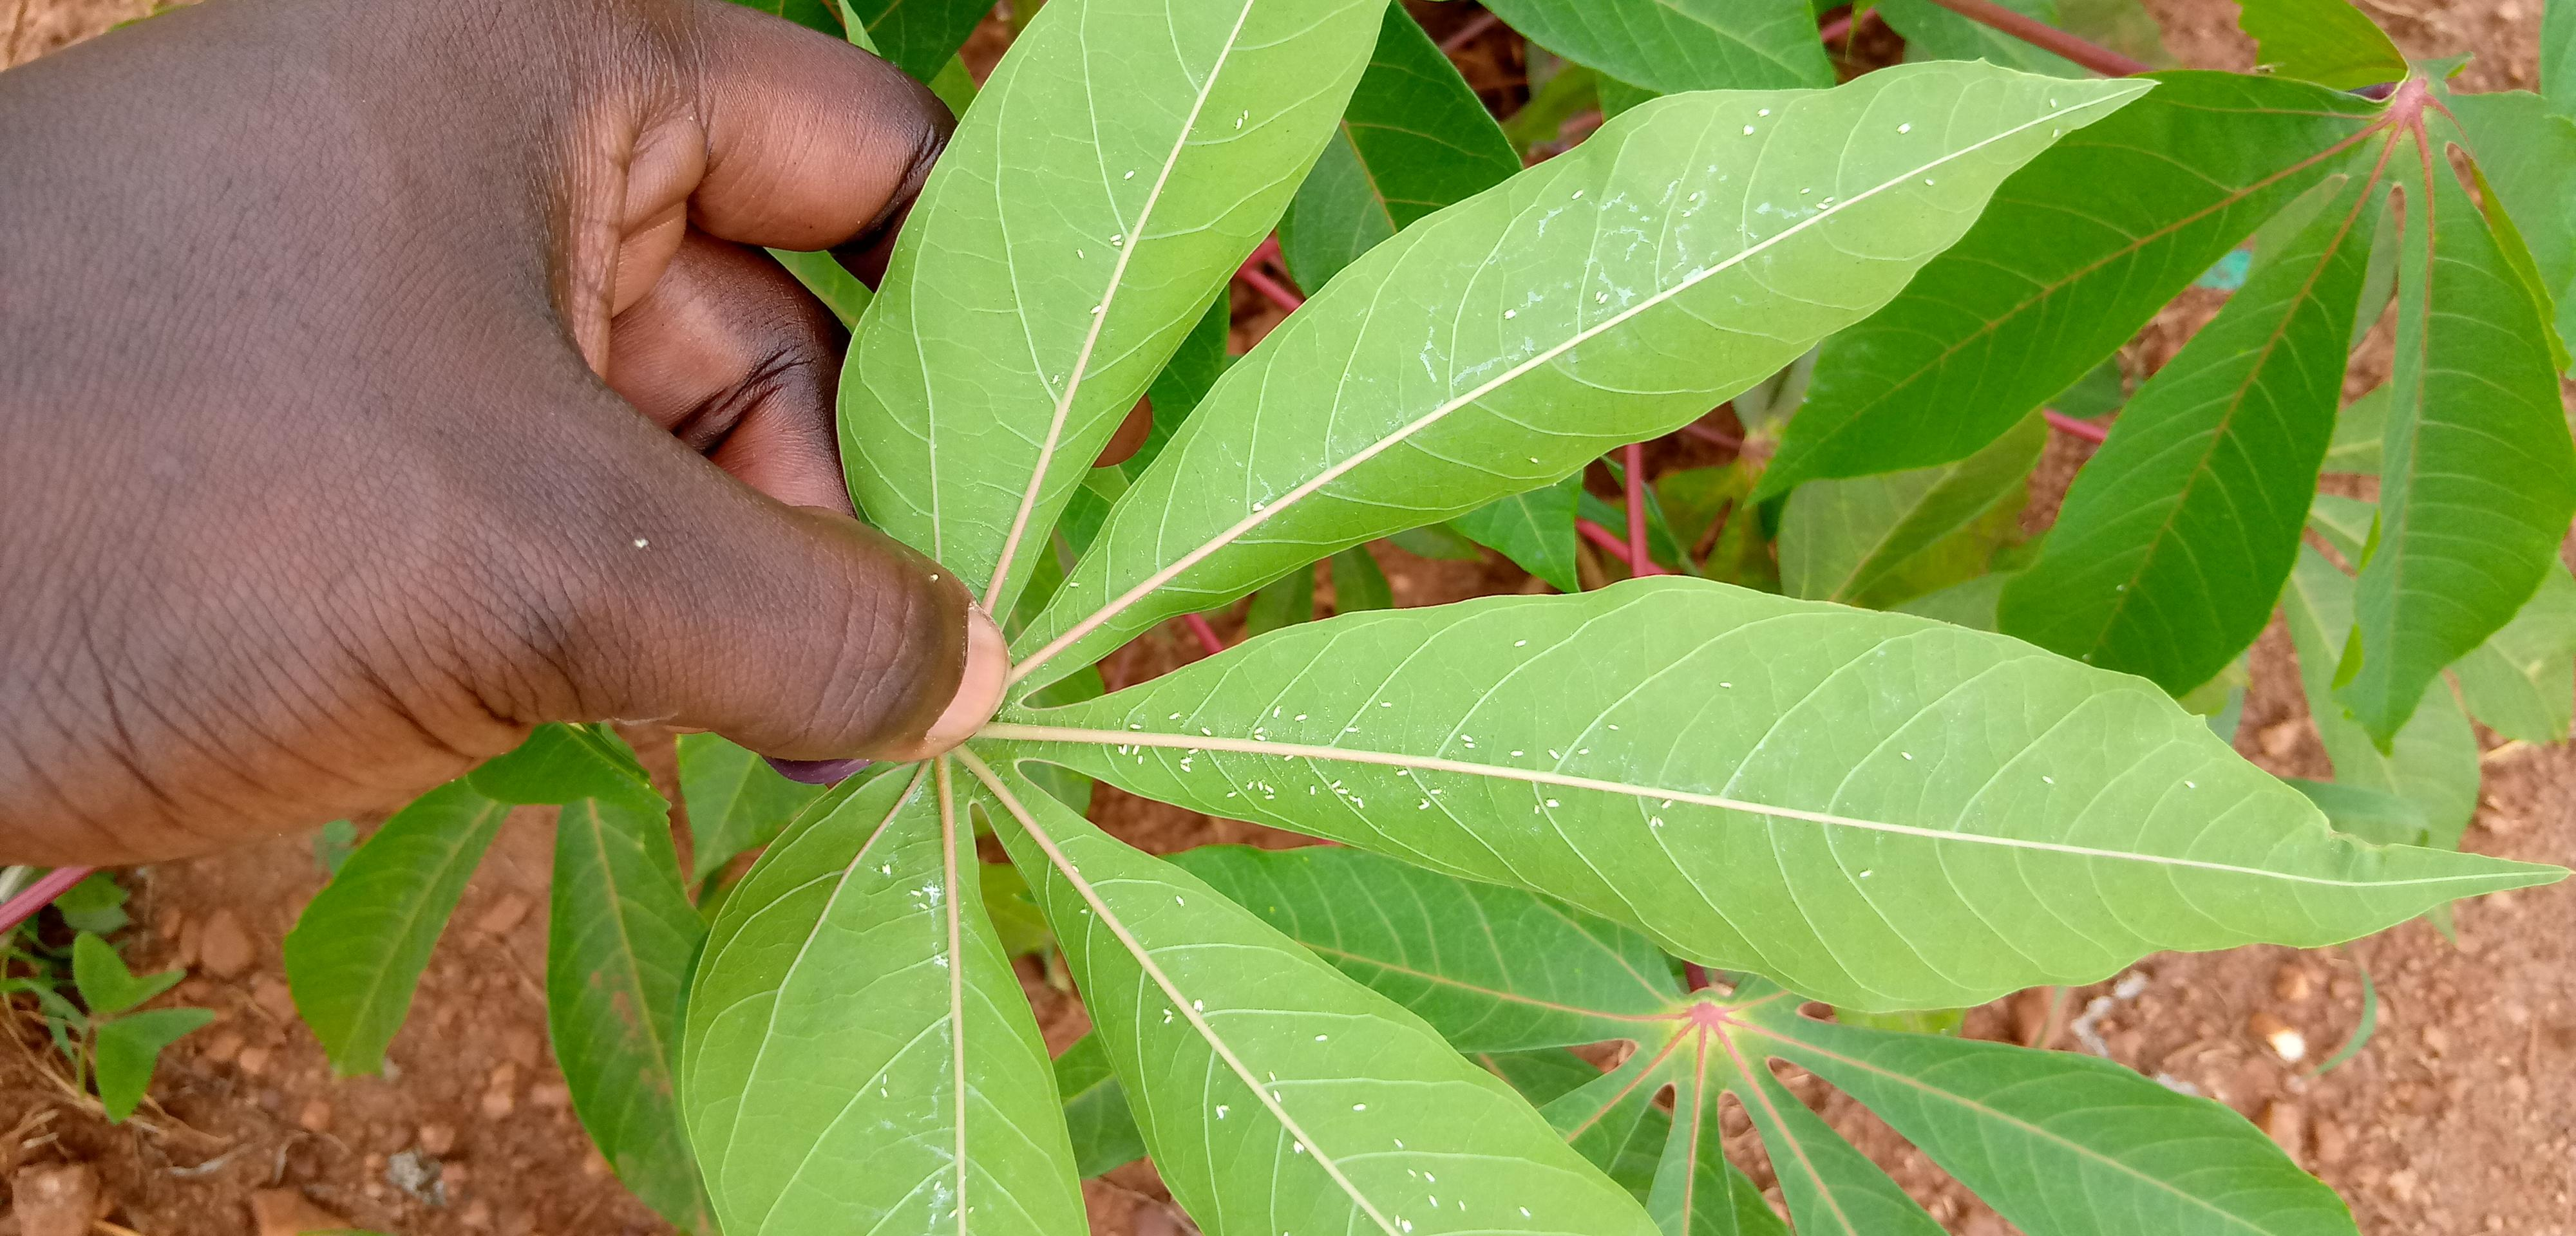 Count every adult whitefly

113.